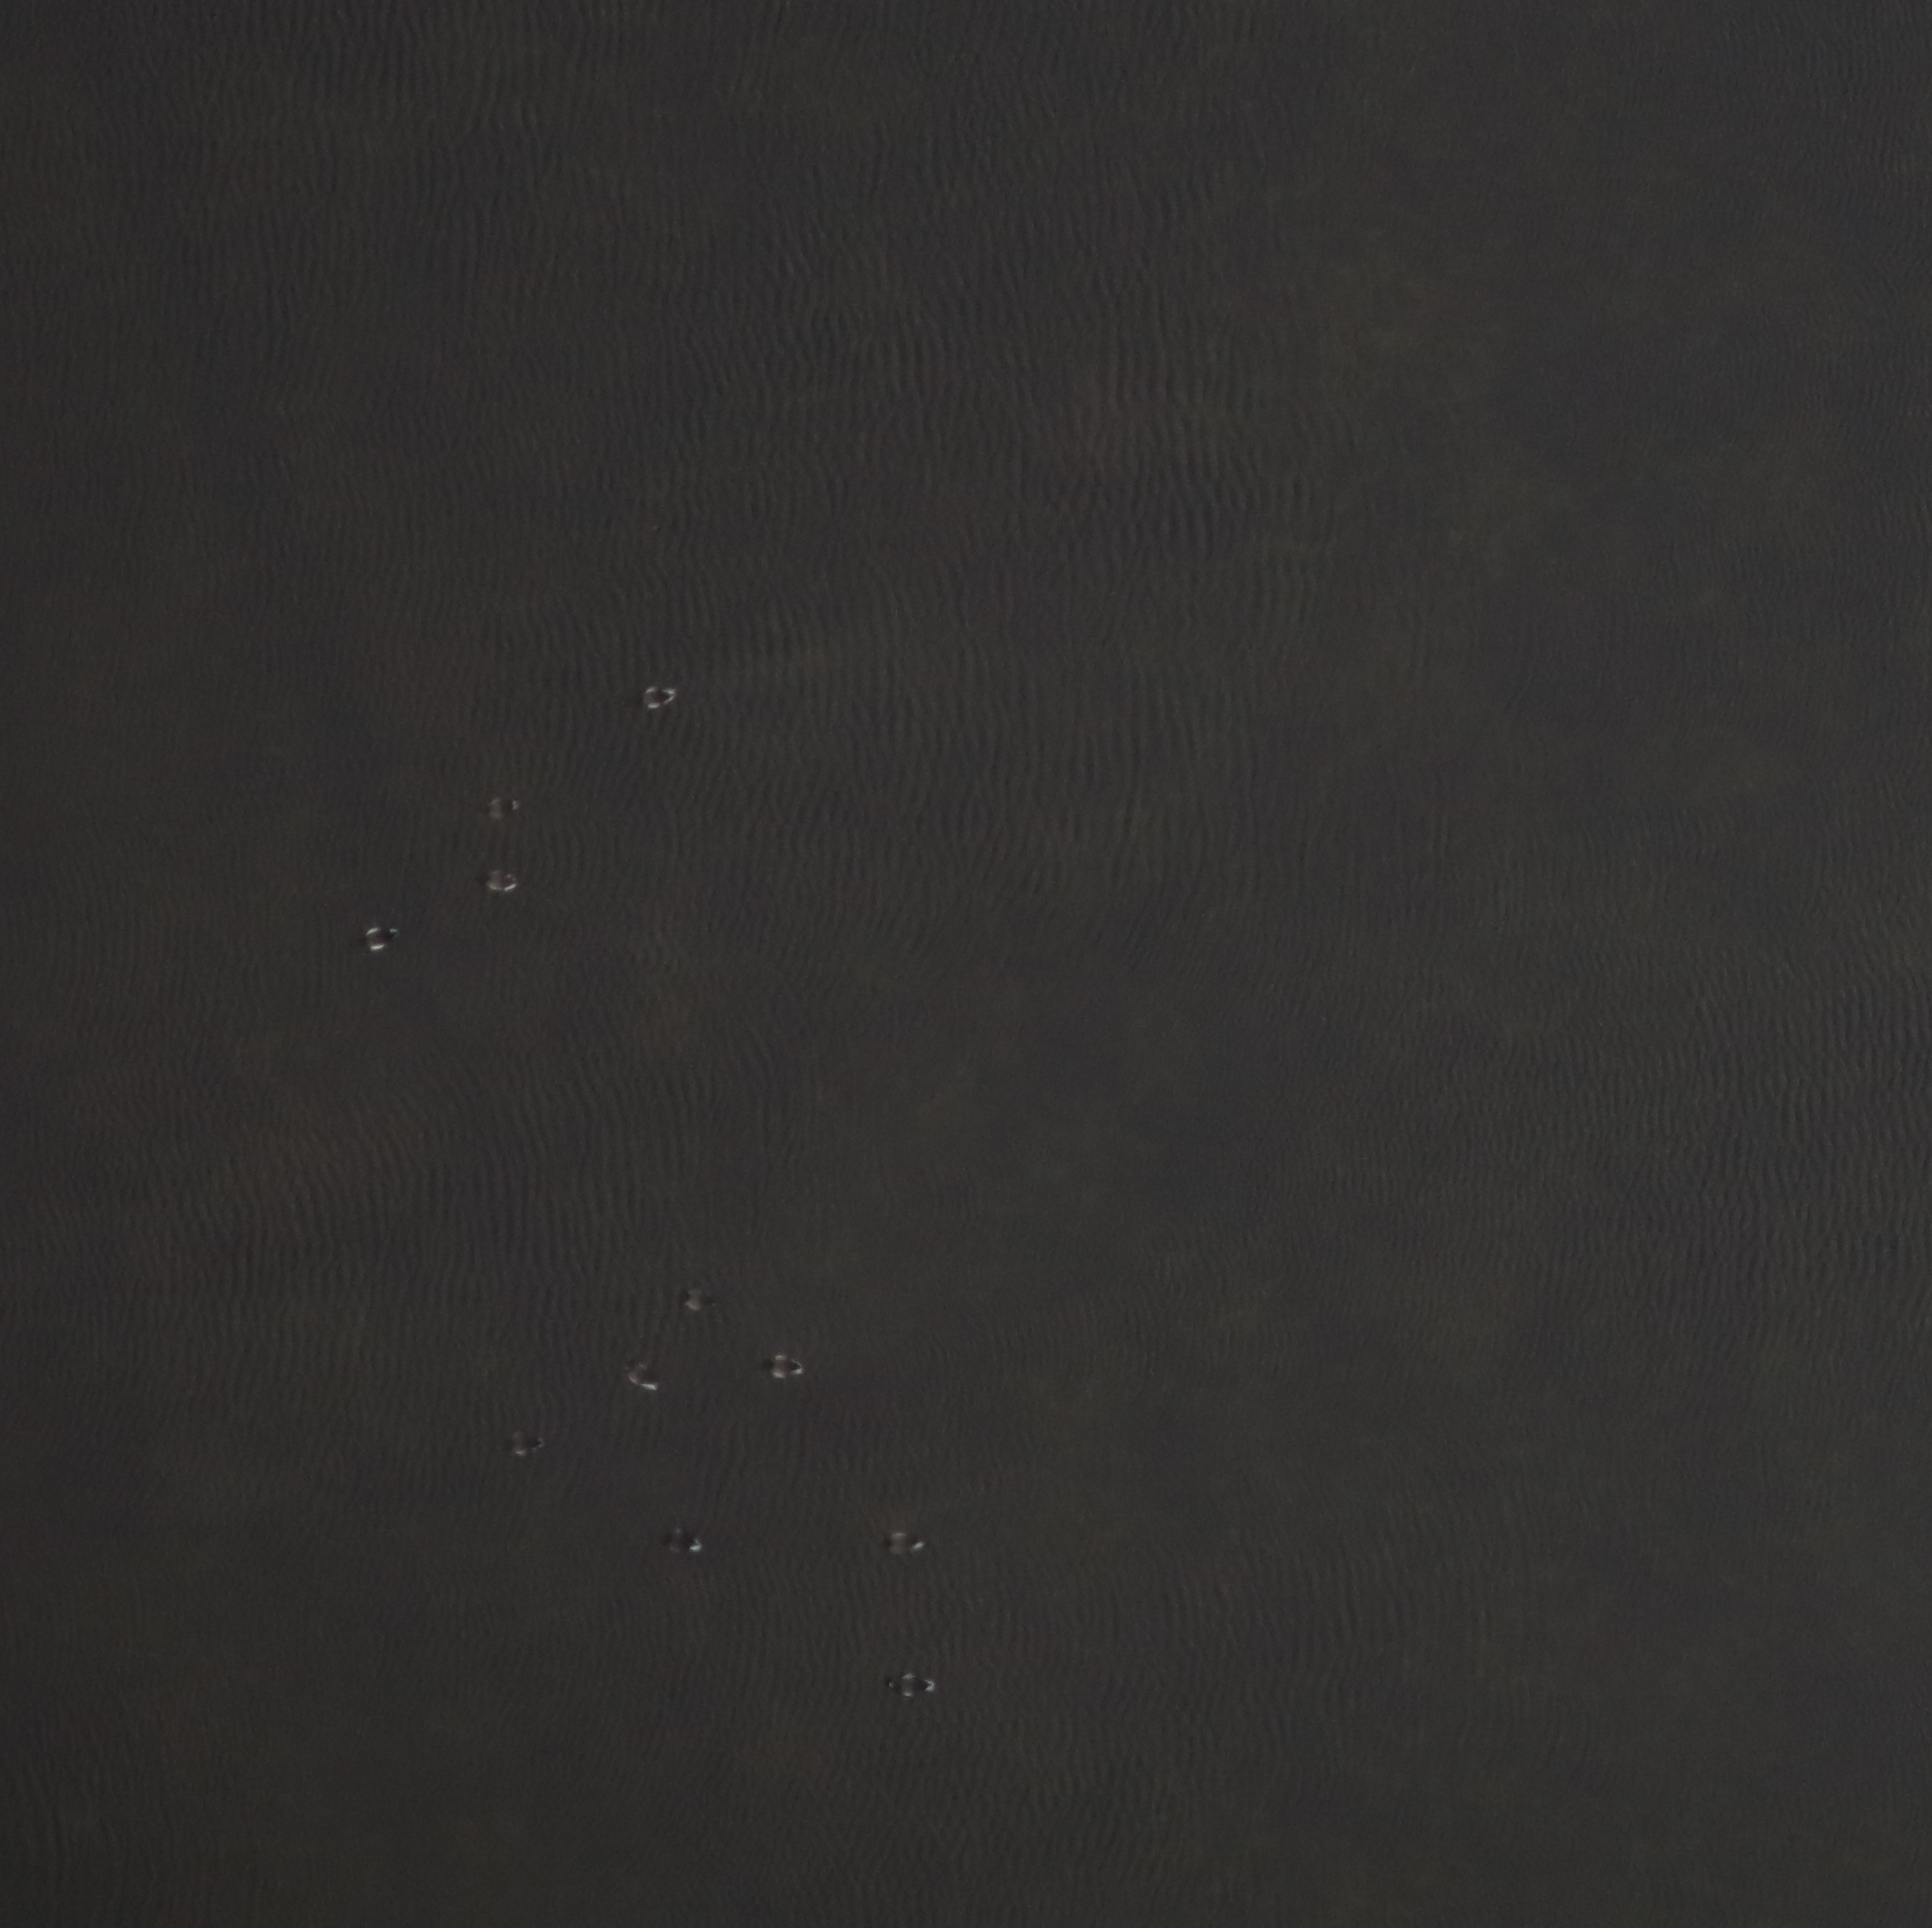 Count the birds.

11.